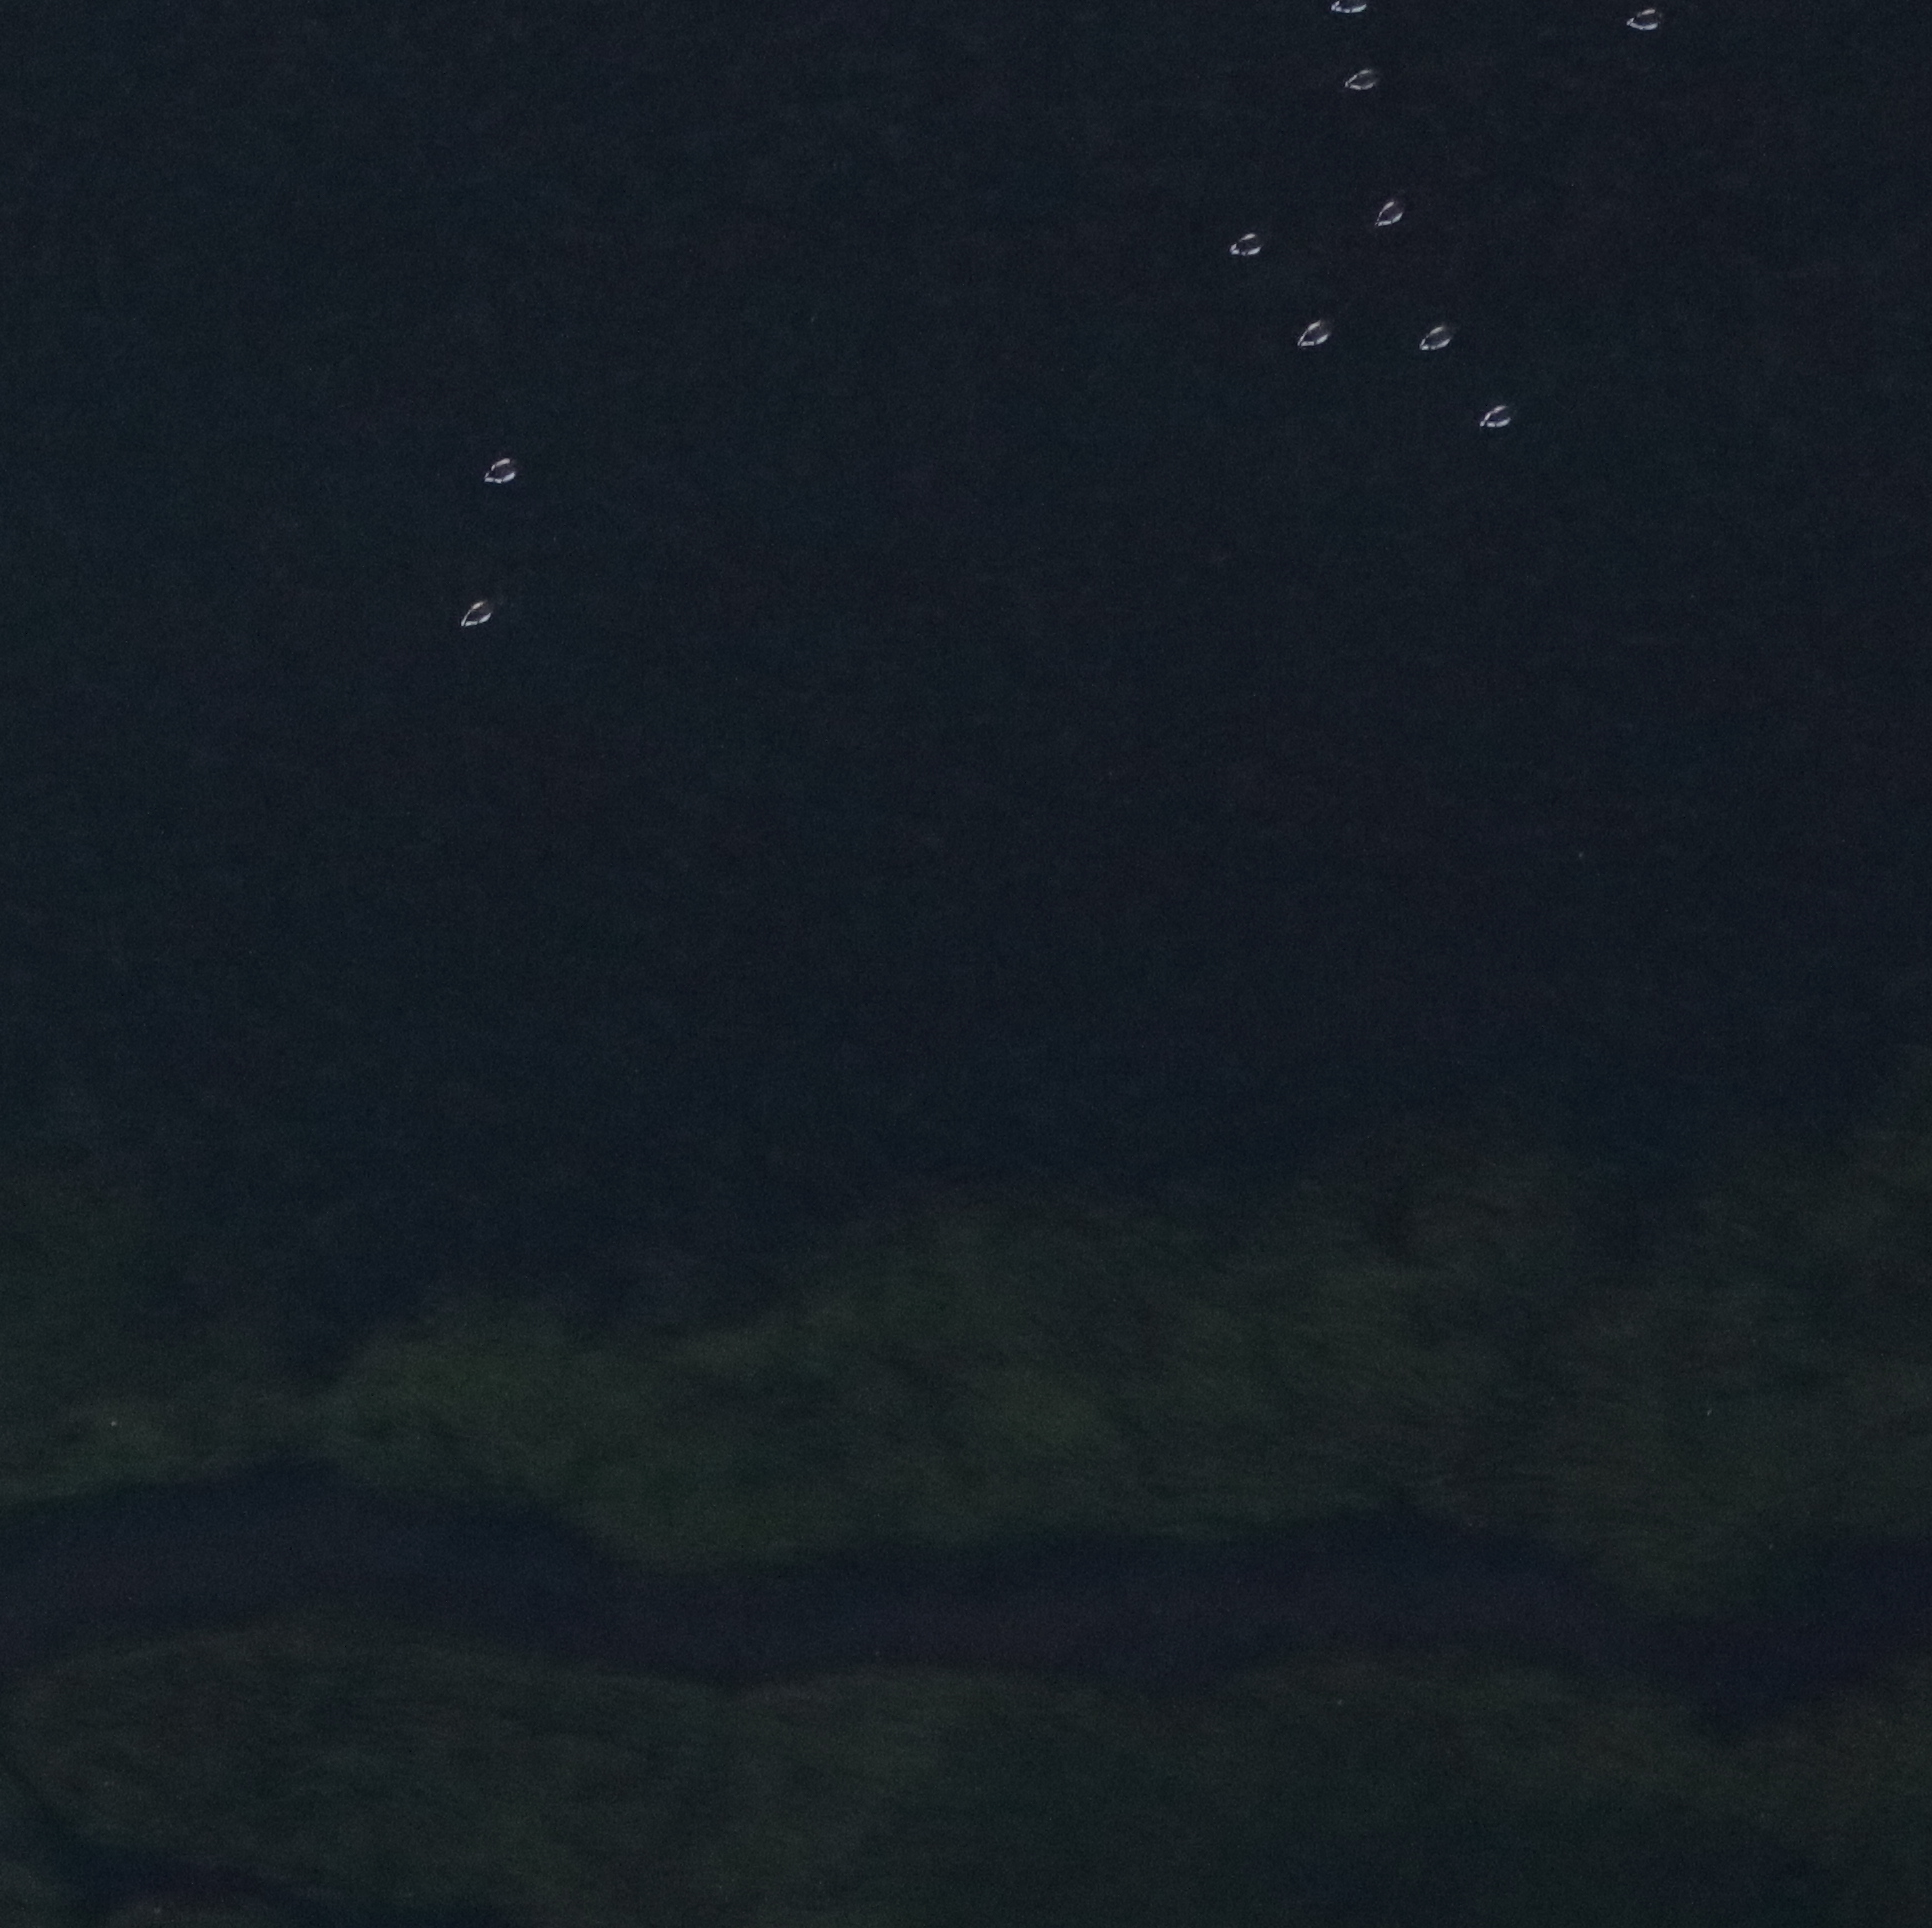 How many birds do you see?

10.